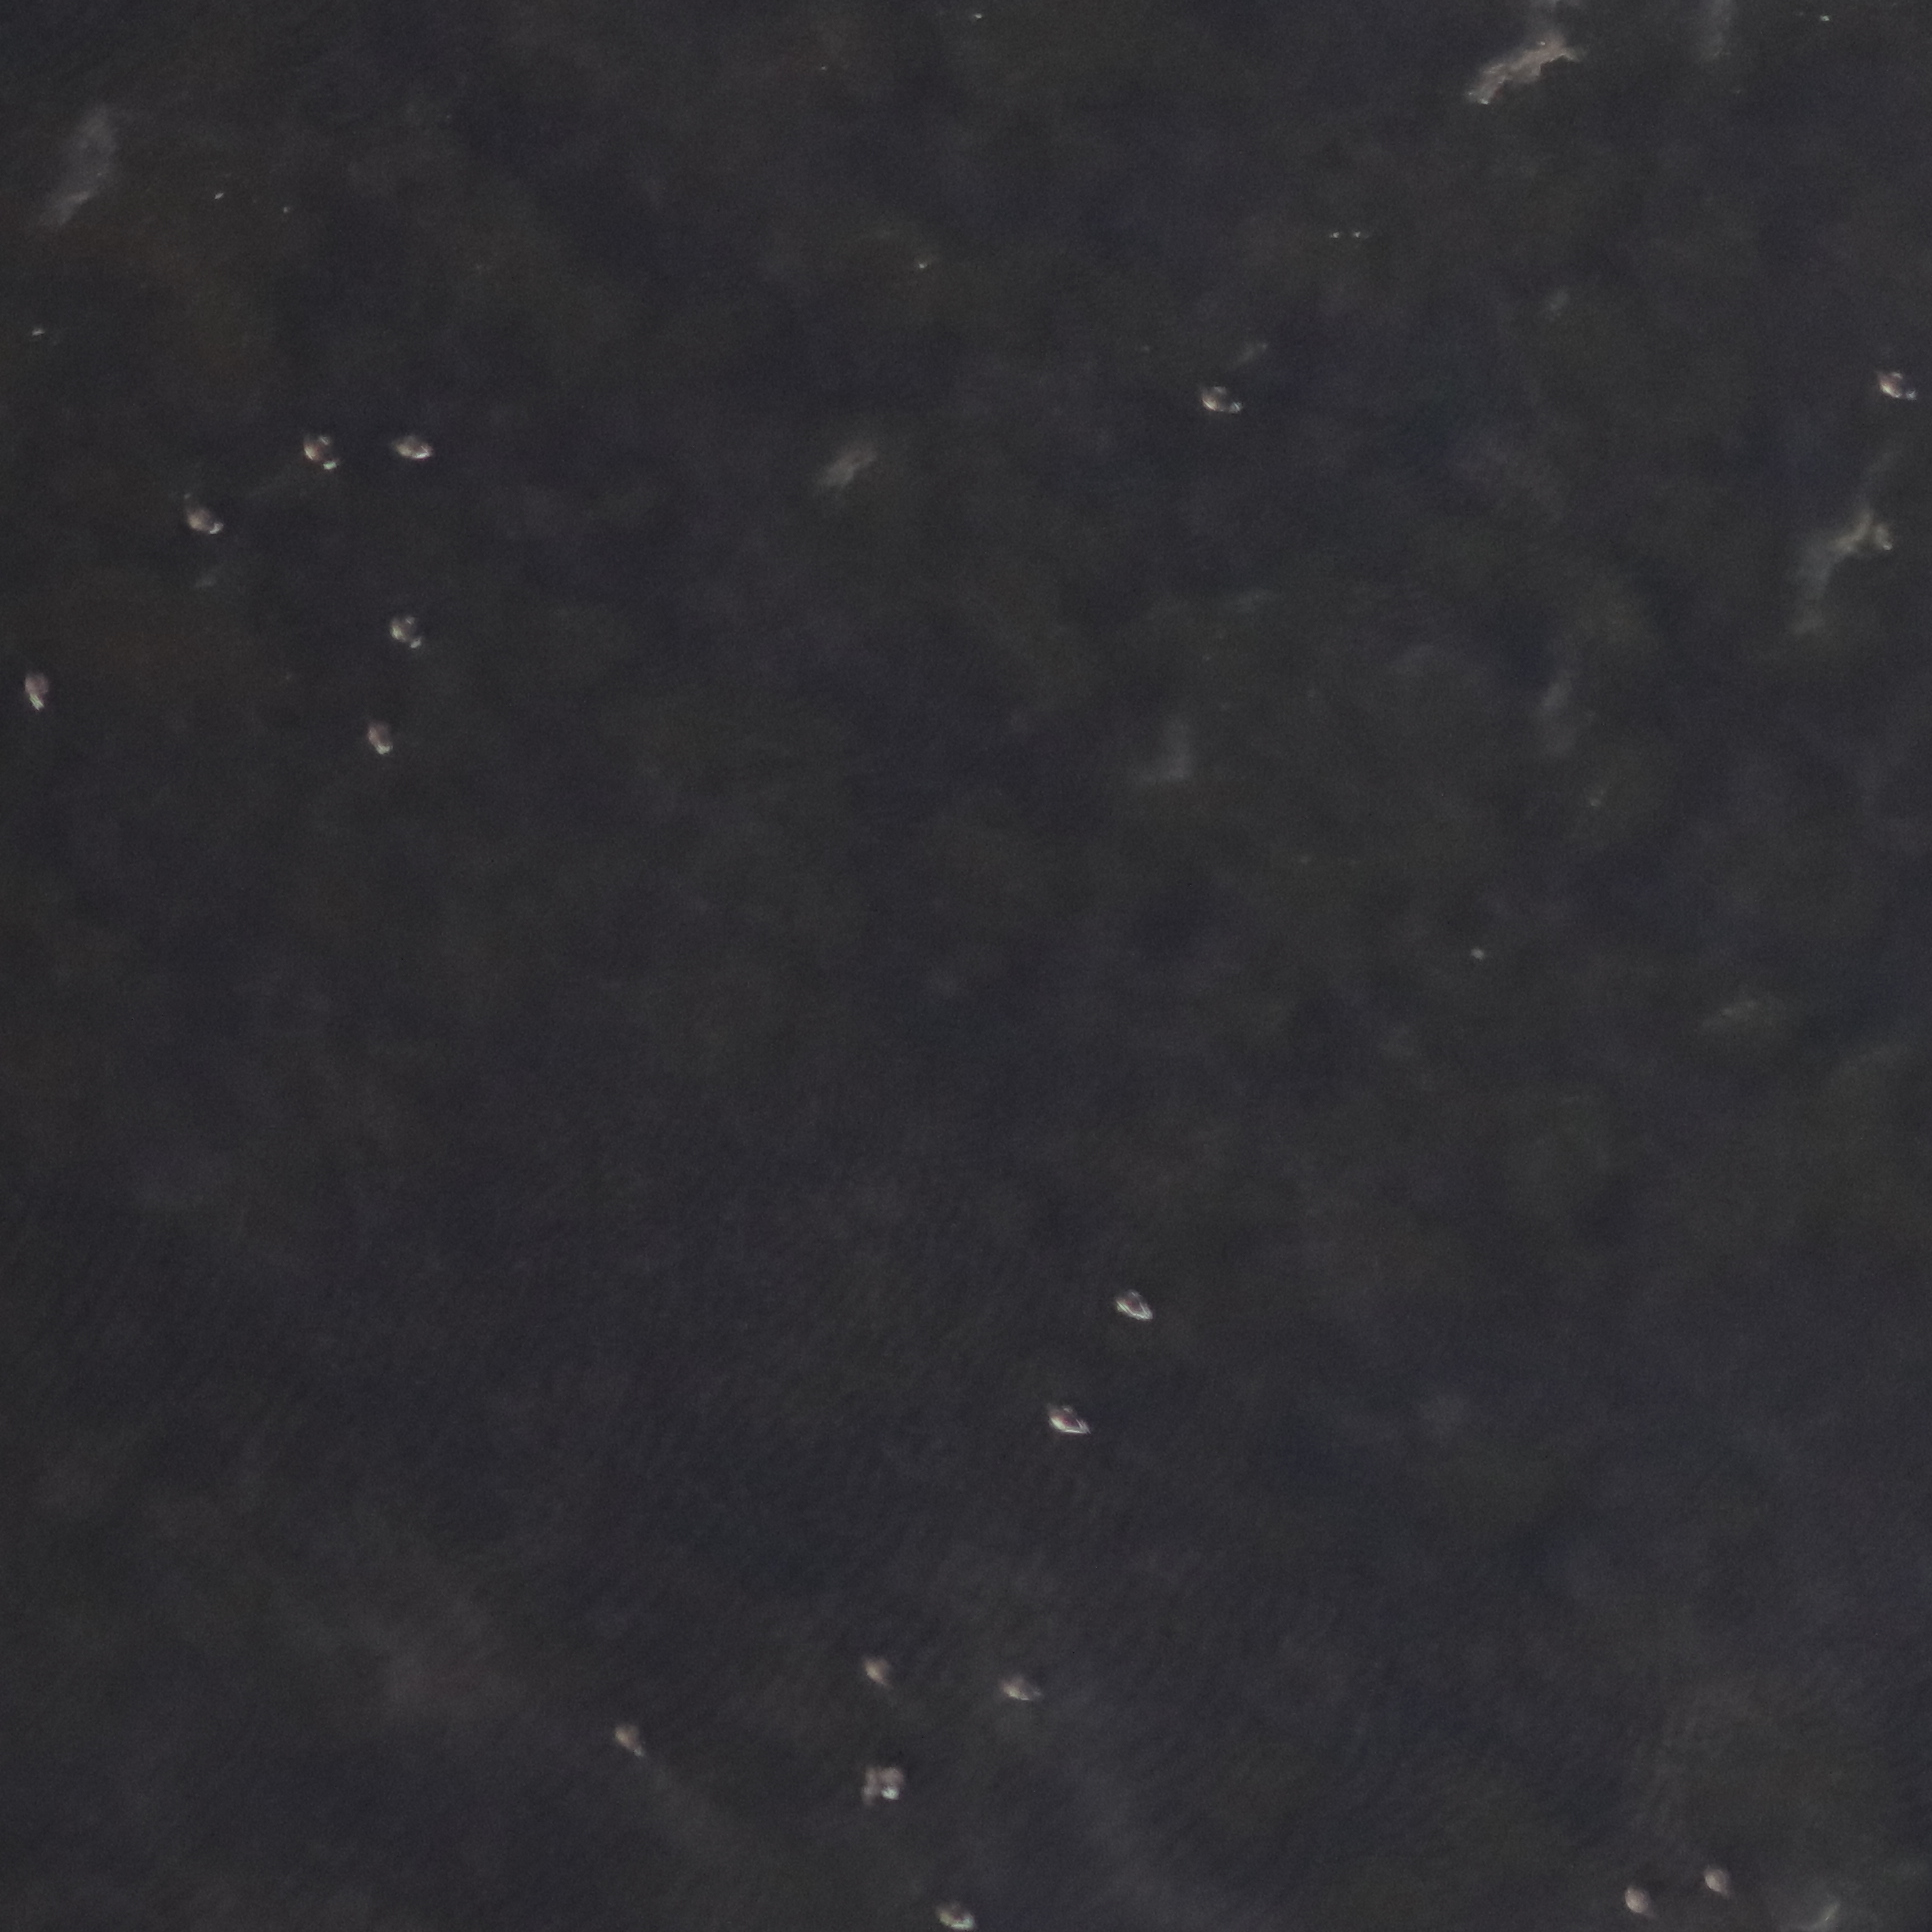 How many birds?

17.